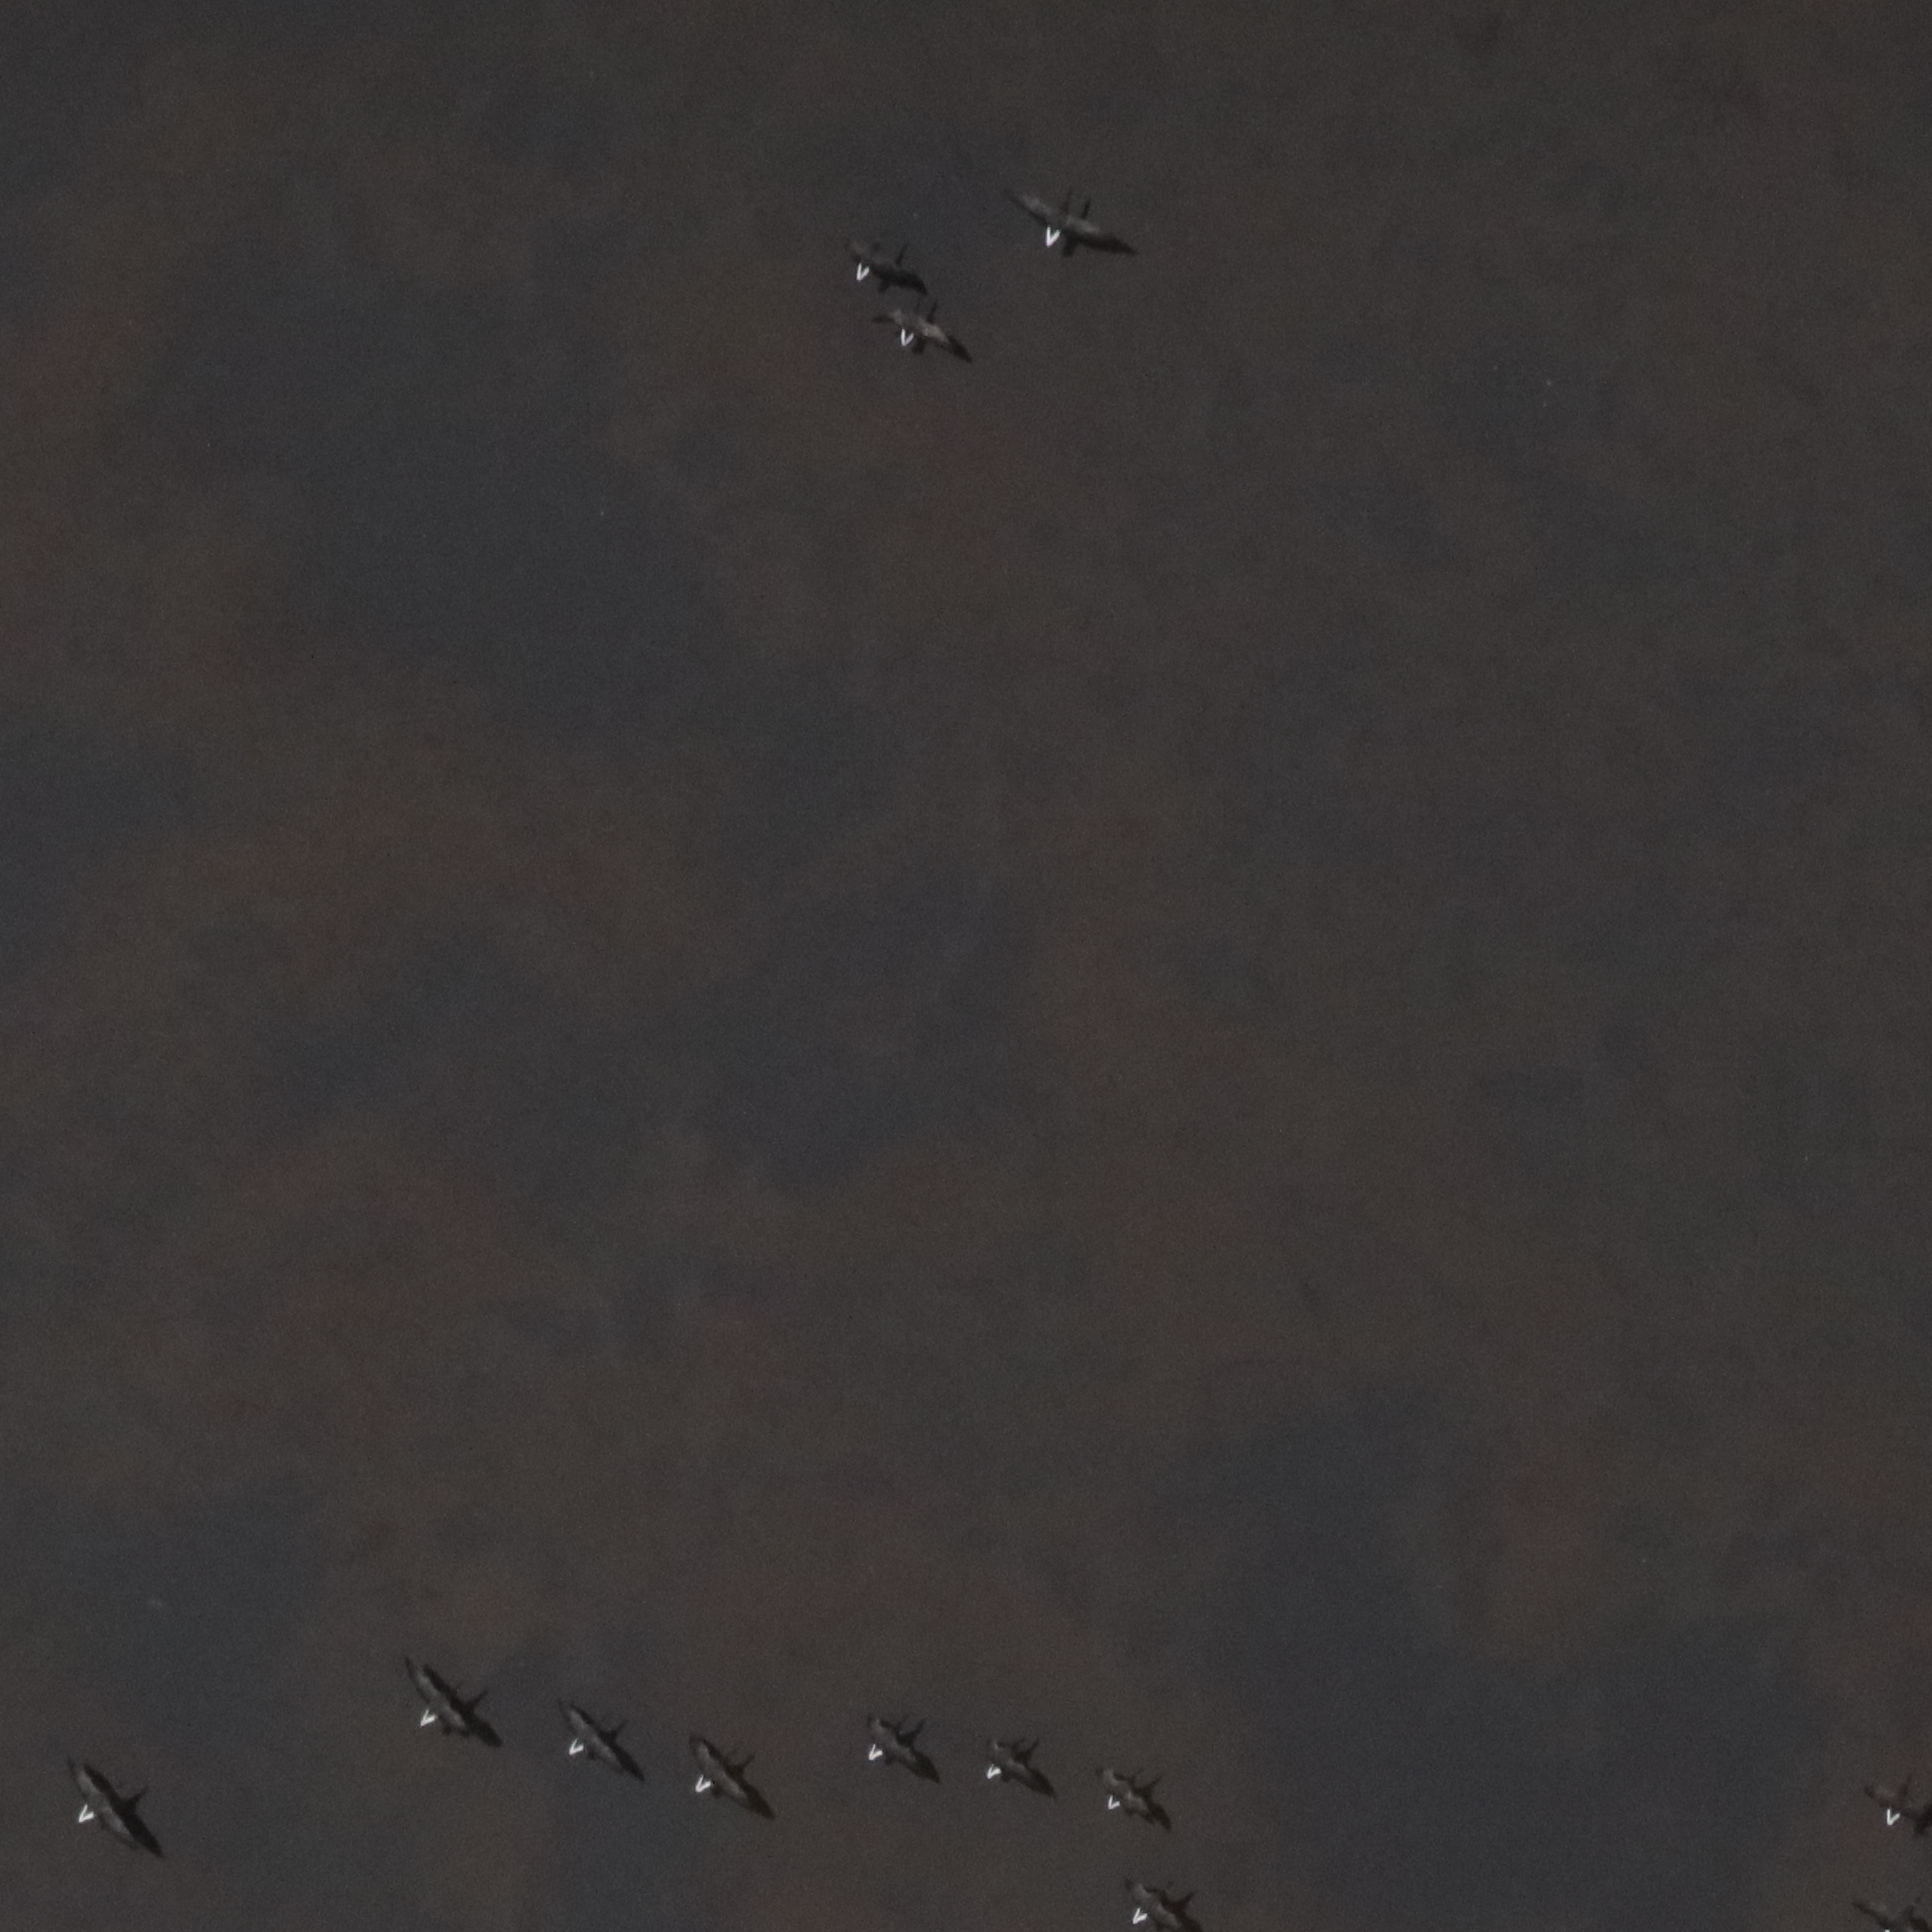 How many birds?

13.